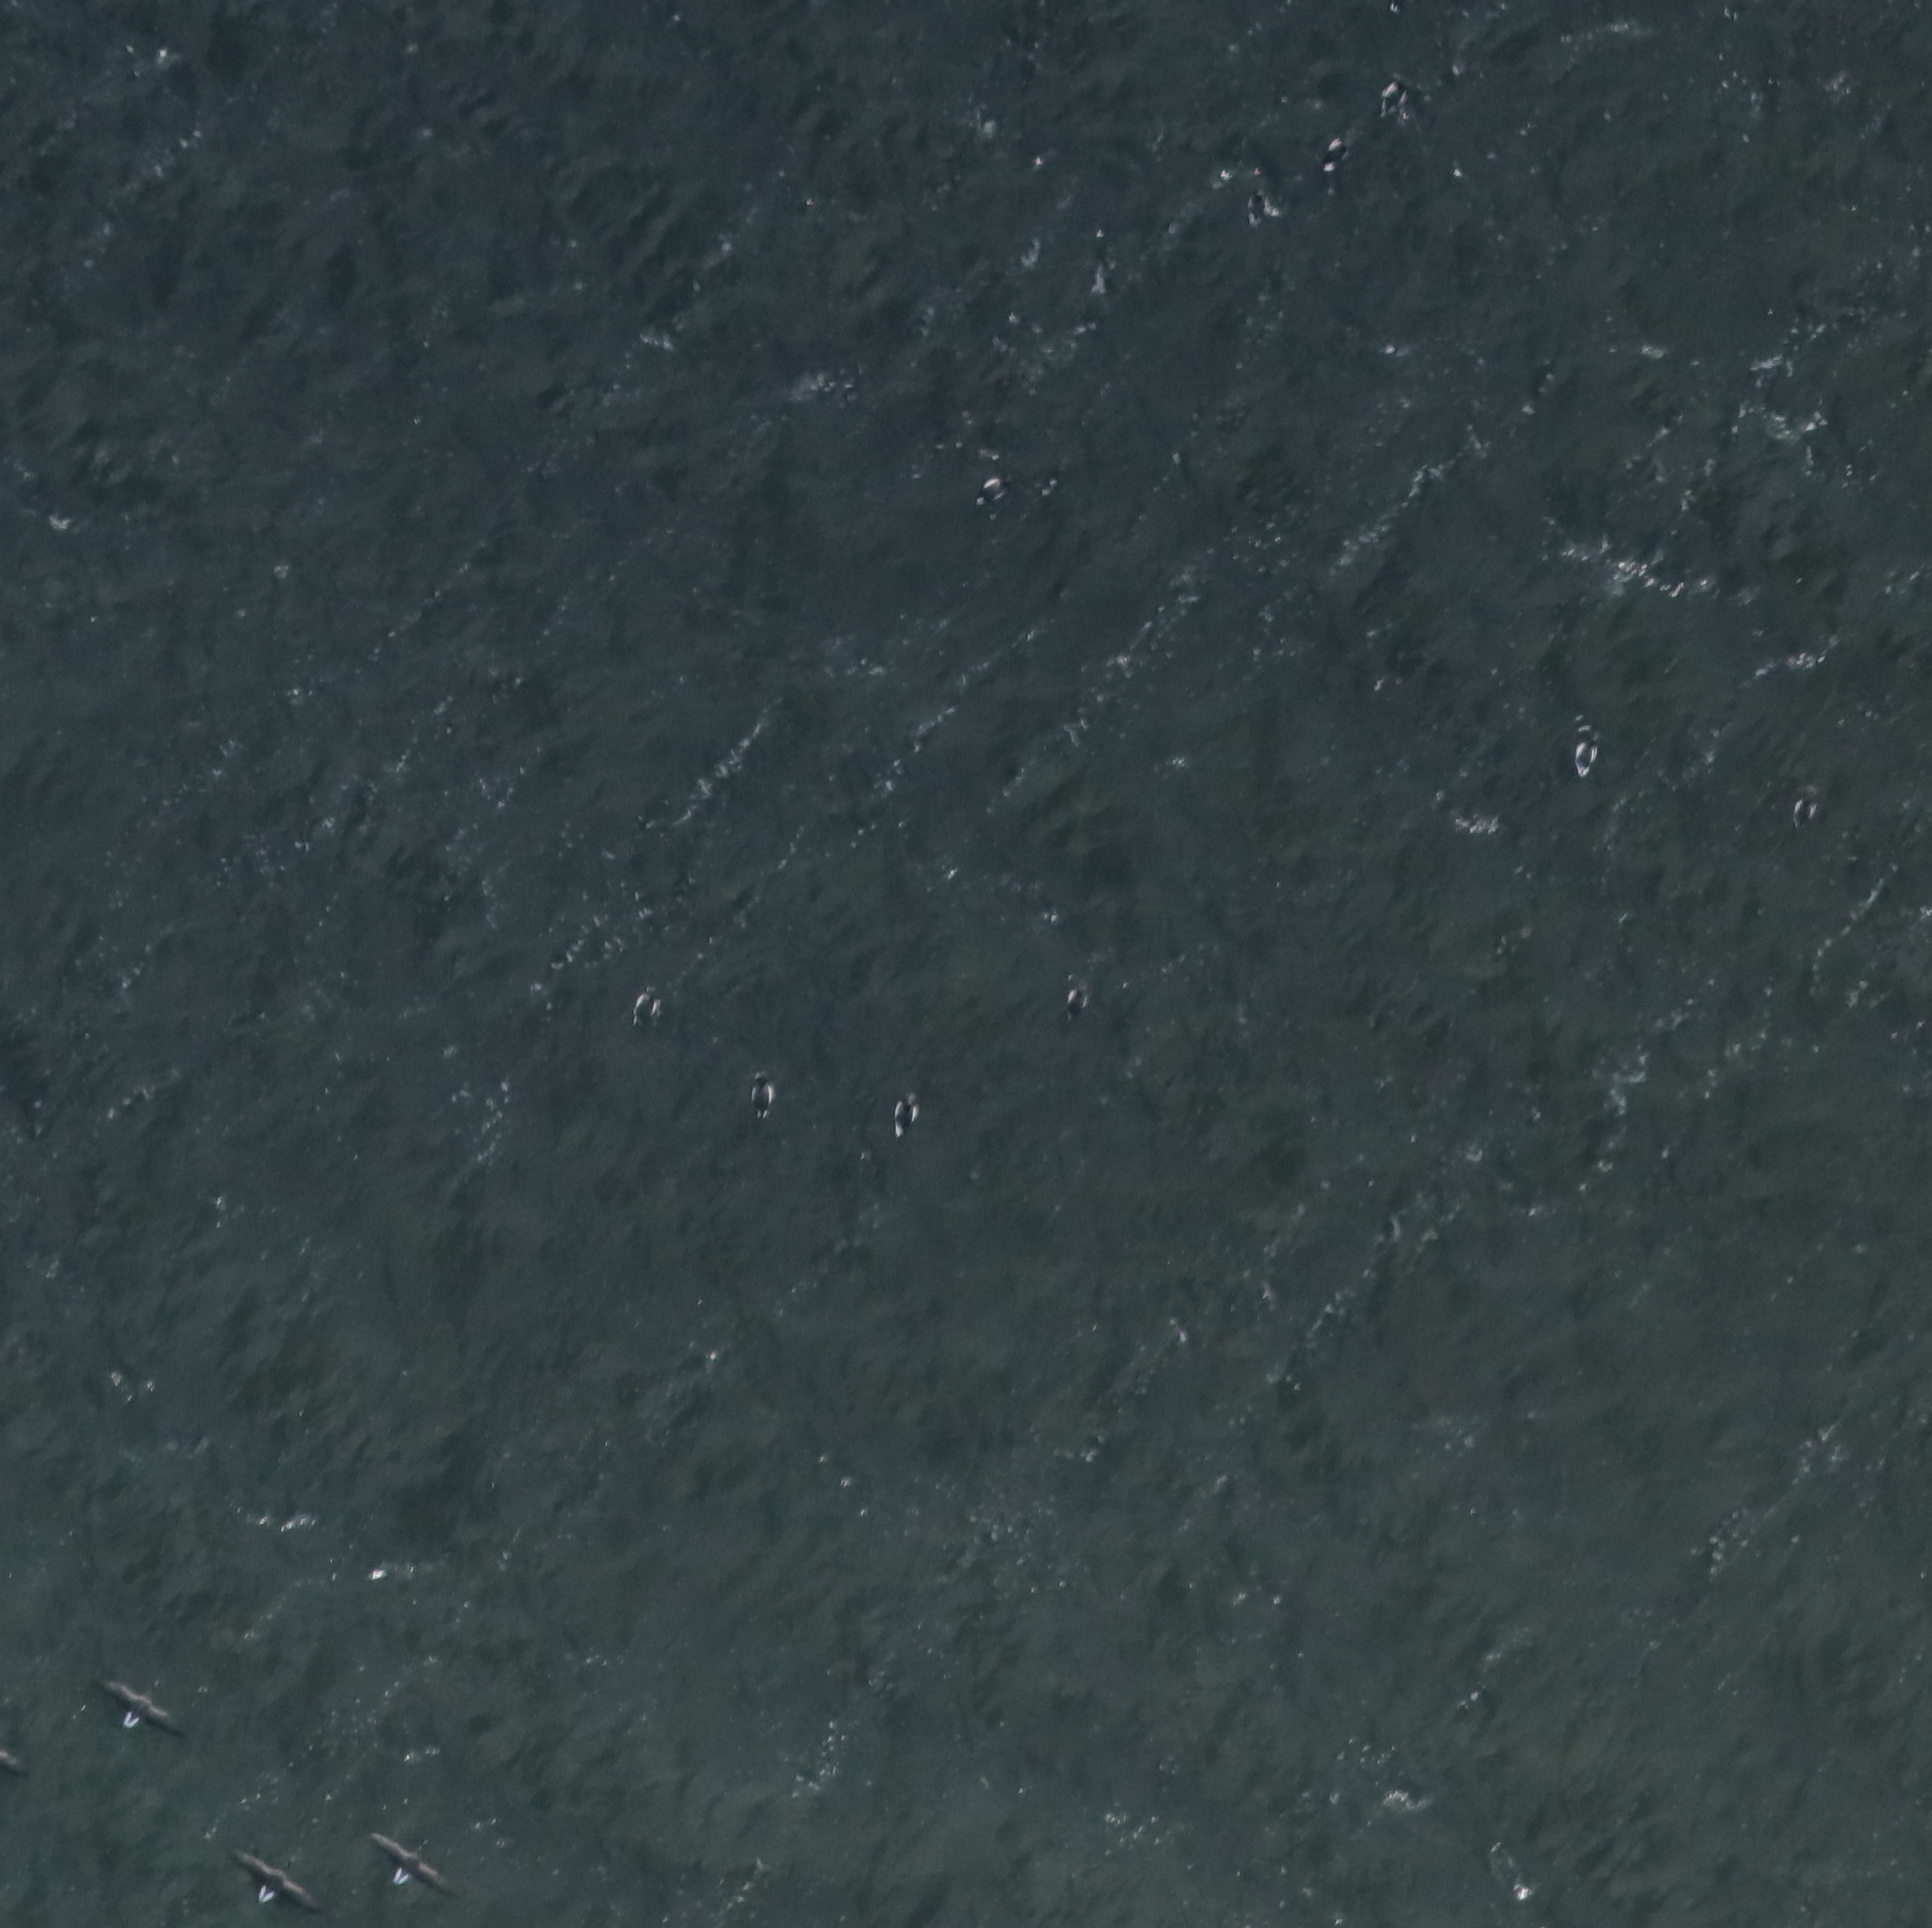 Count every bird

13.